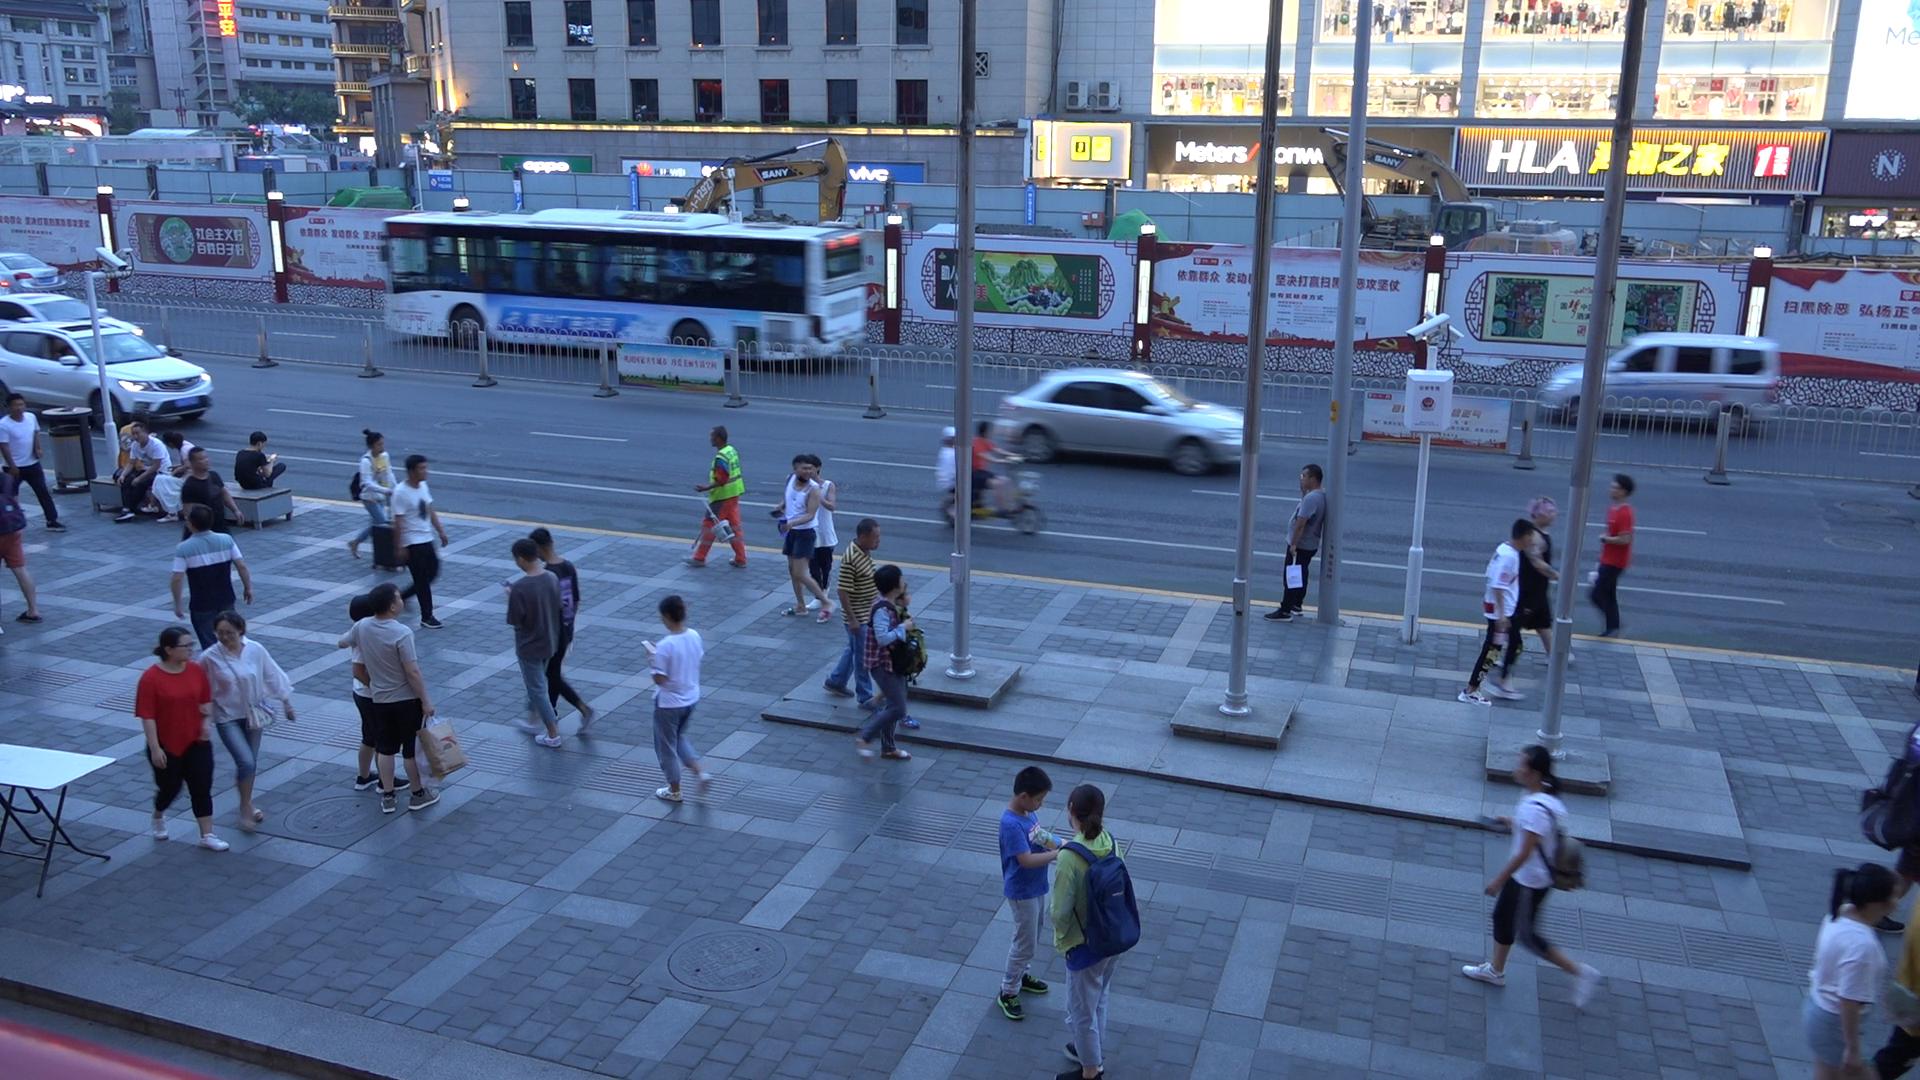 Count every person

44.